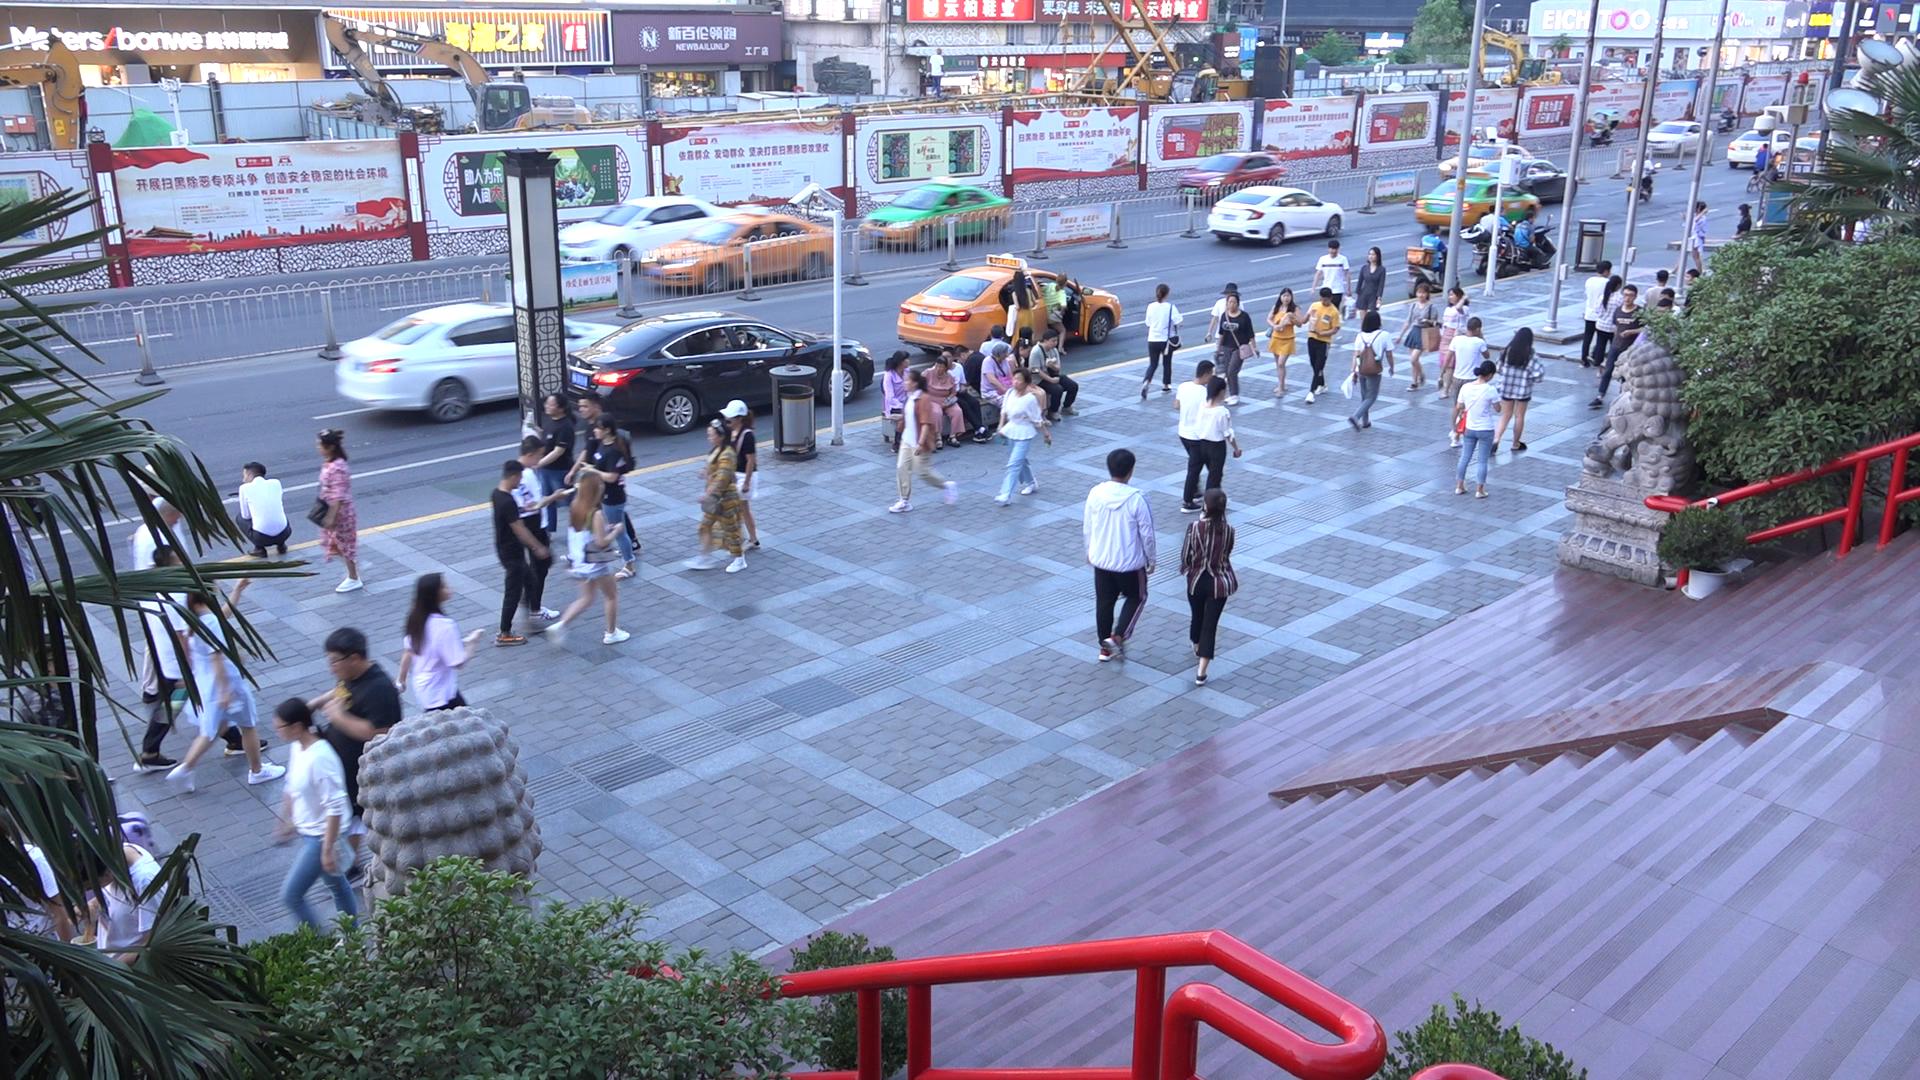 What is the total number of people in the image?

65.